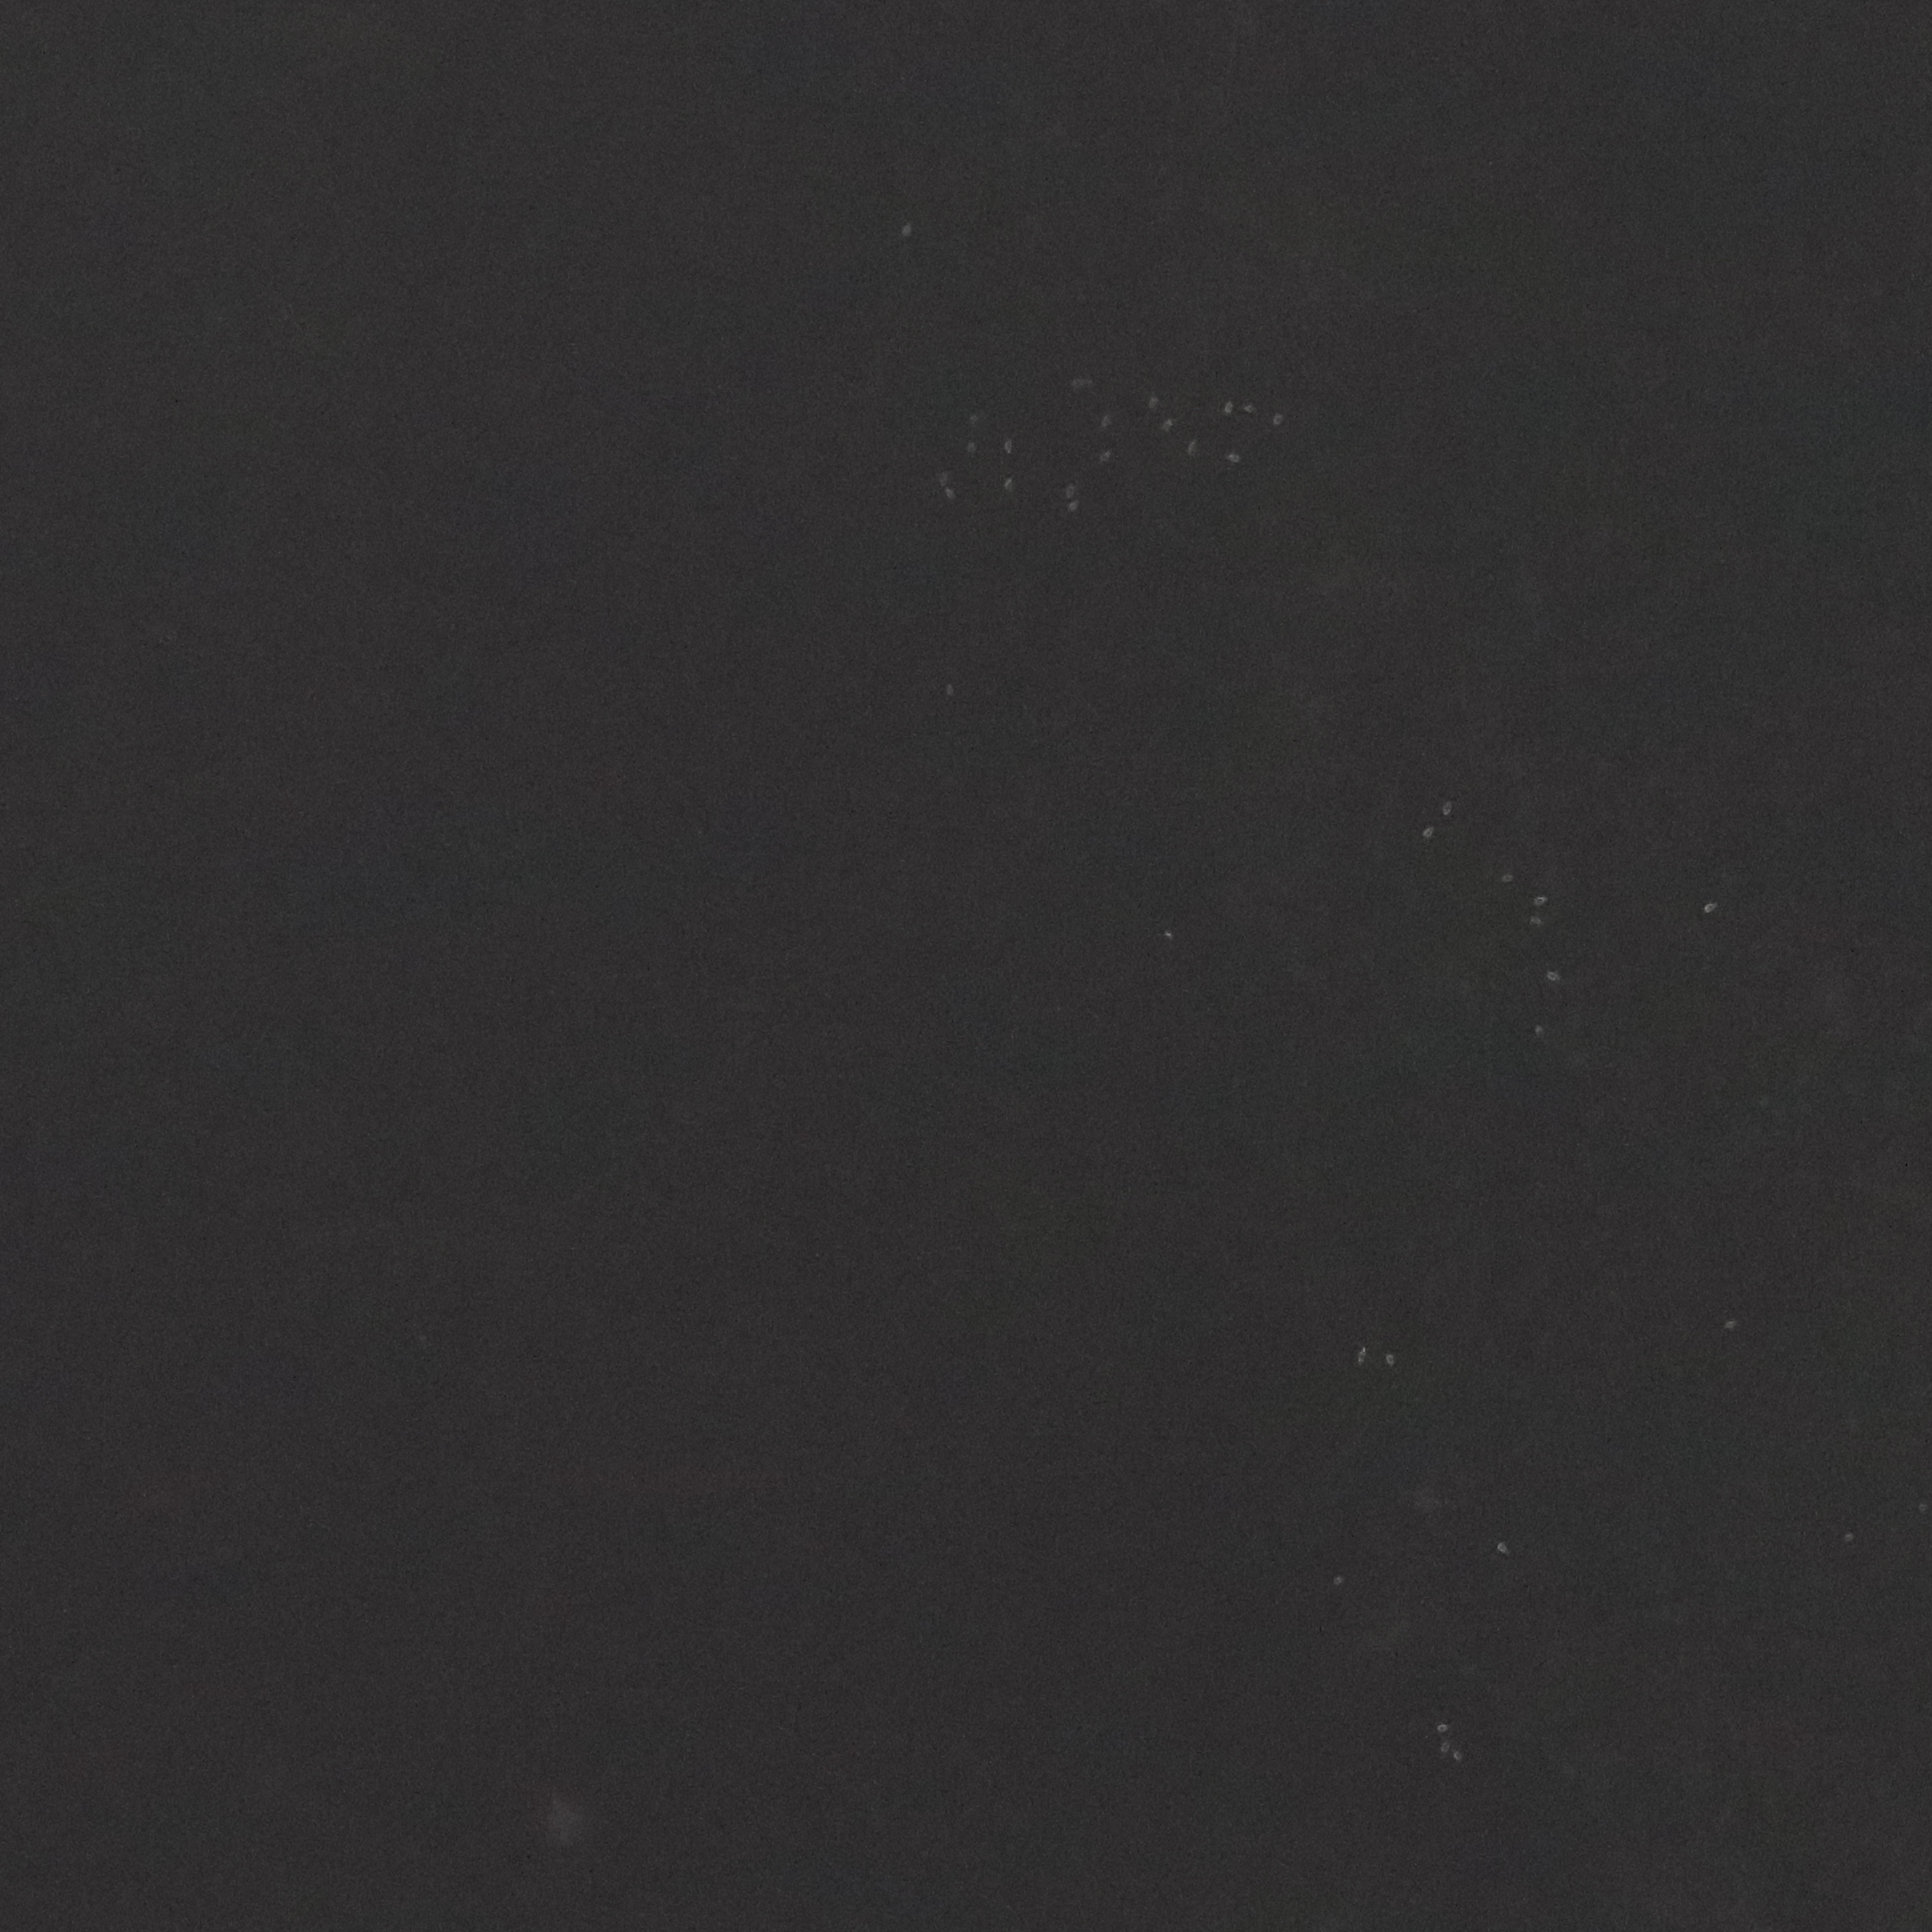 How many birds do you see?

37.